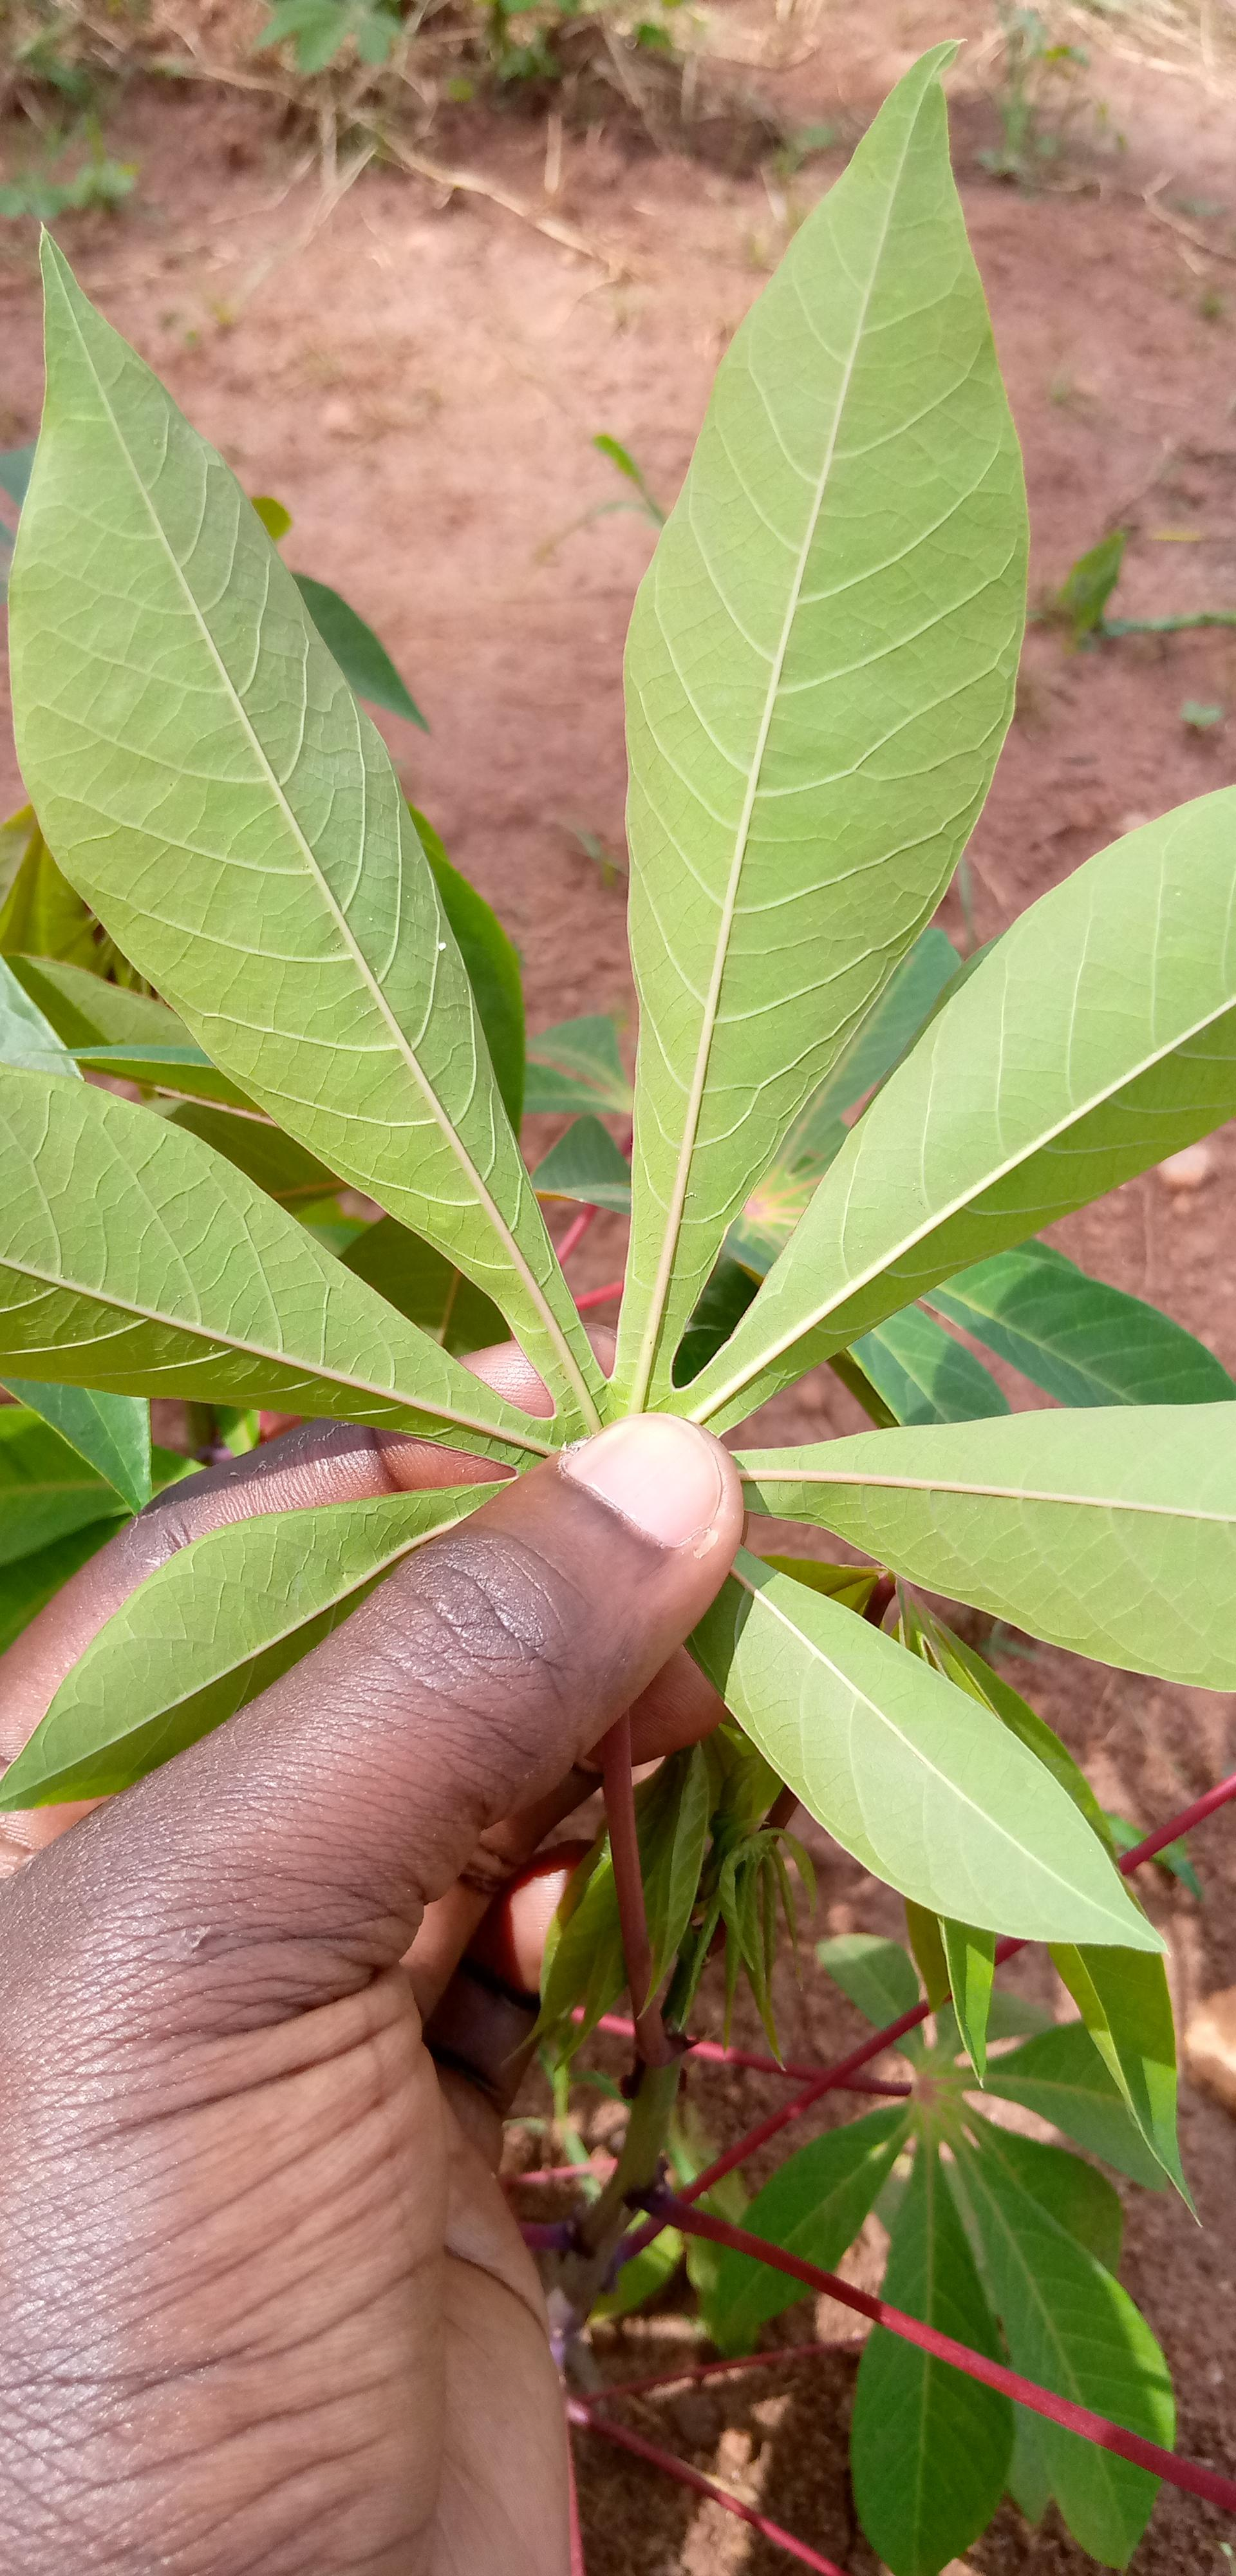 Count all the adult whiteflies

1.